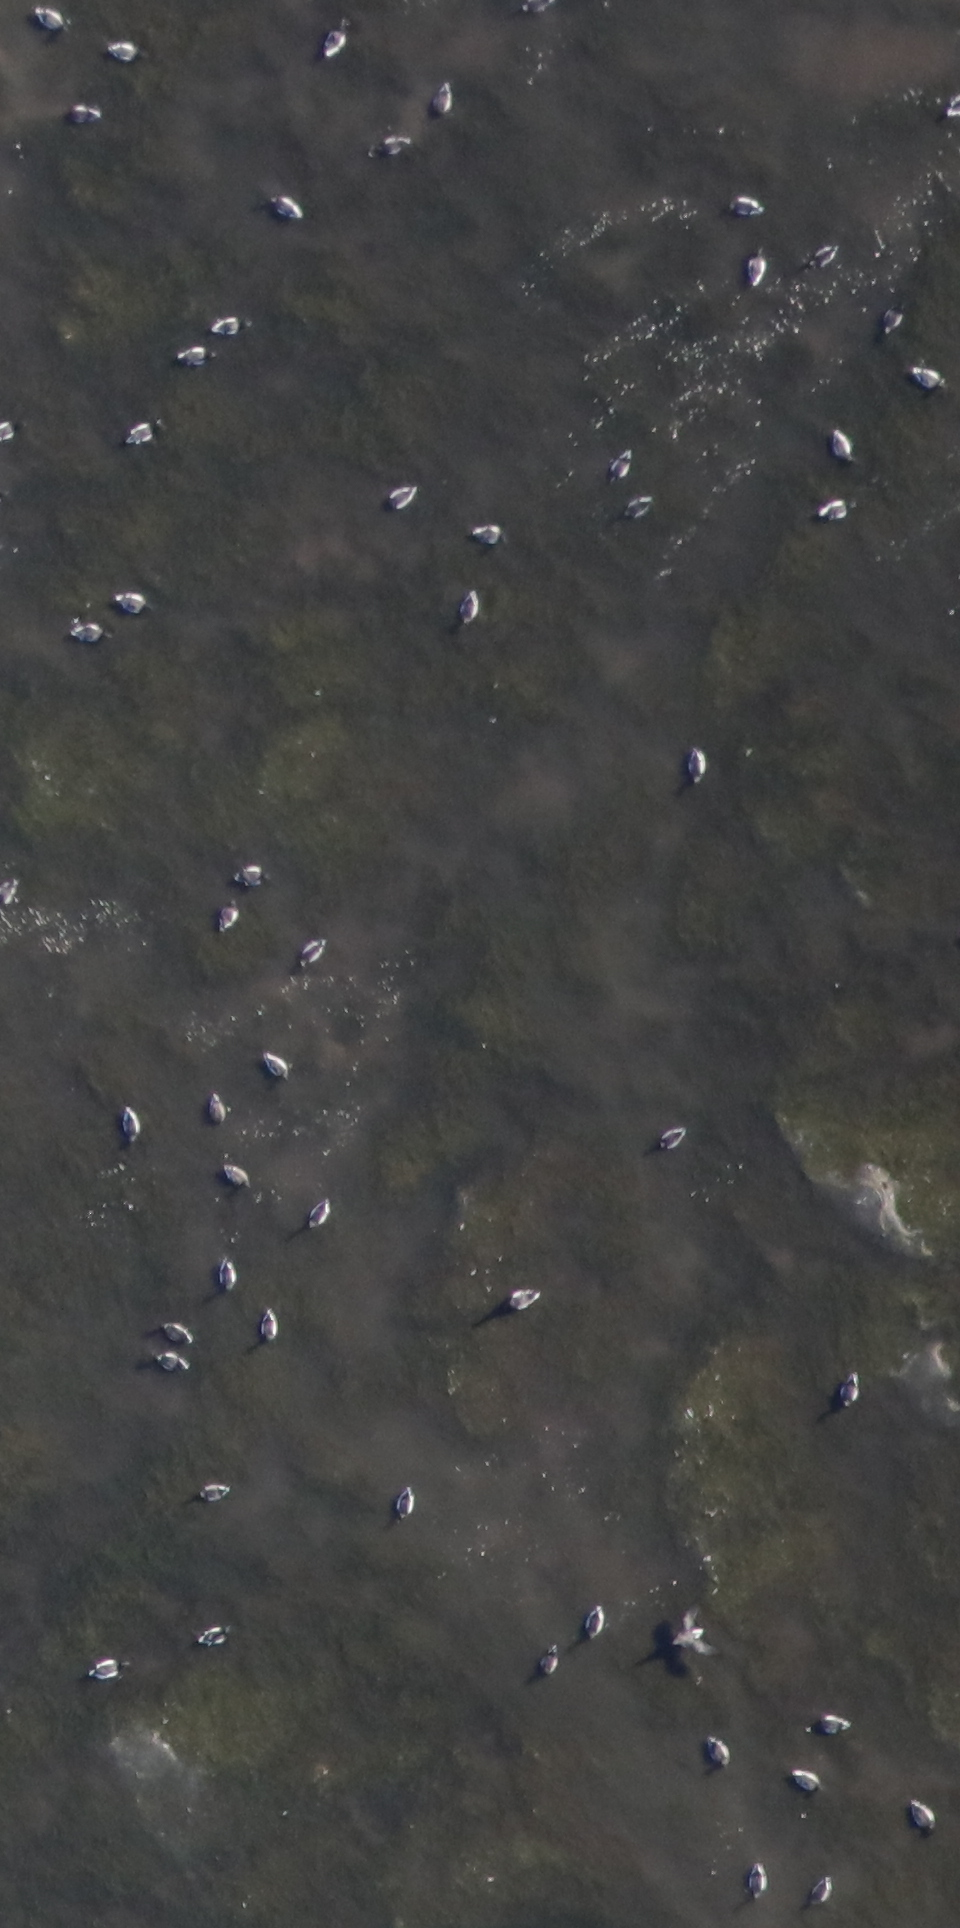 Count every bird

56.